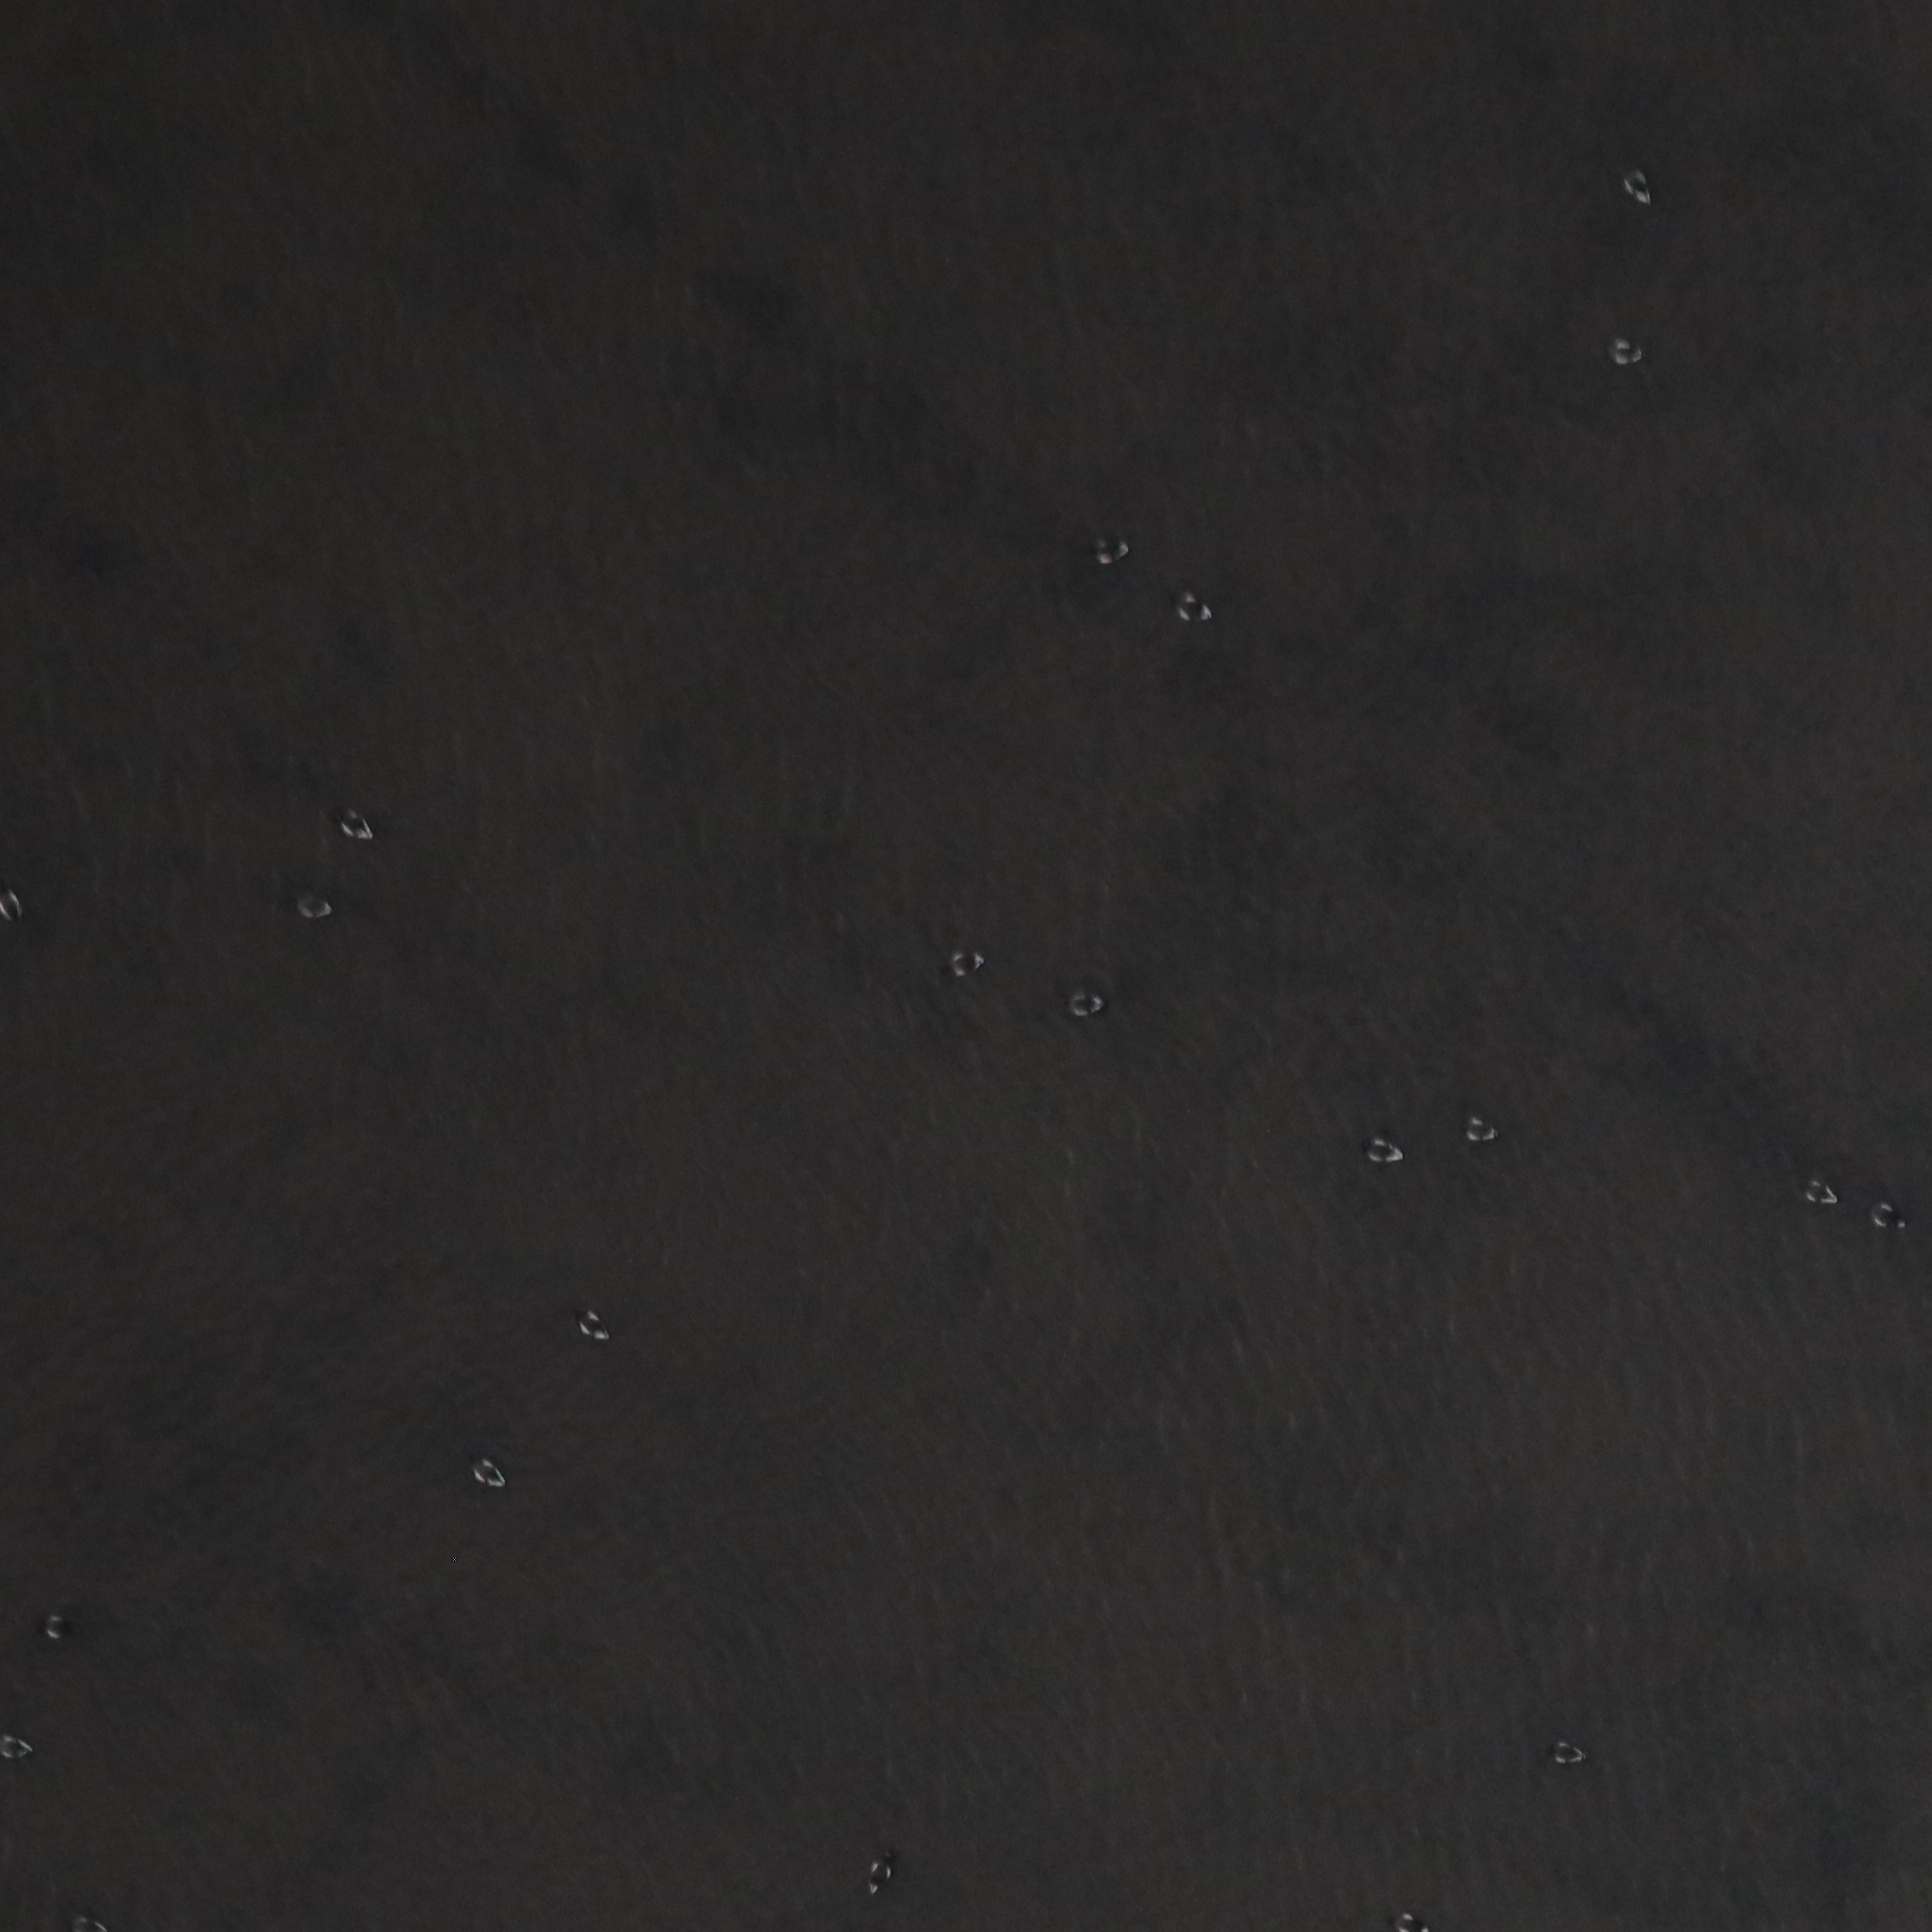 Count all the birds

20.